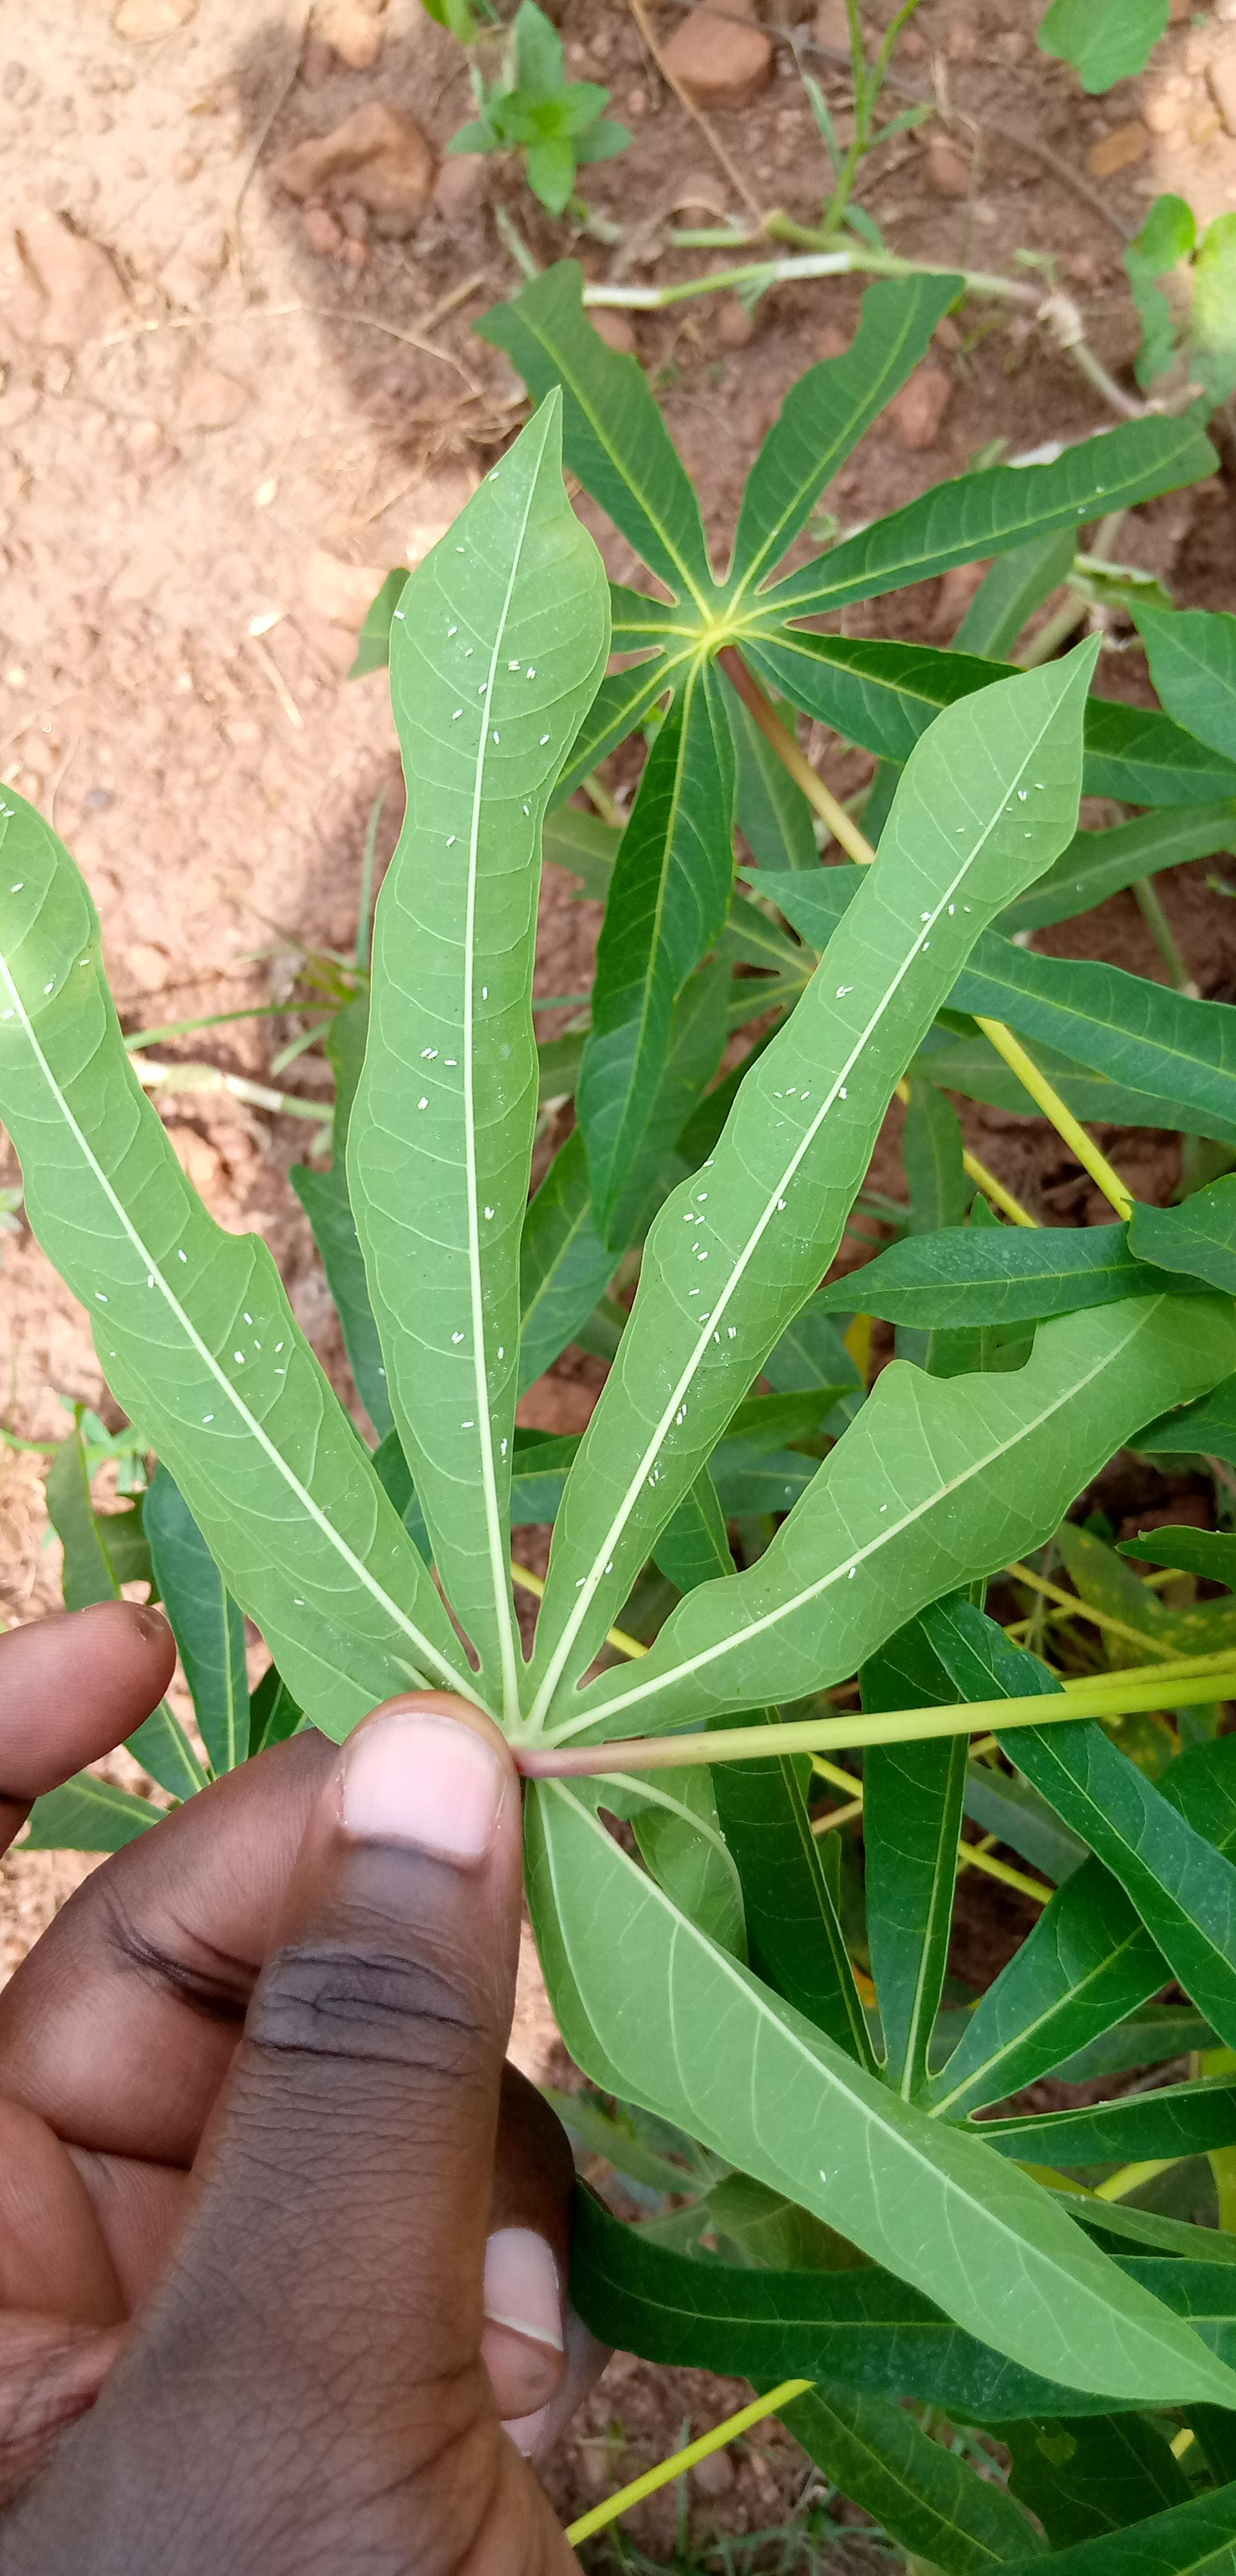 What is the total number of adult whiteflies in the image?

92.